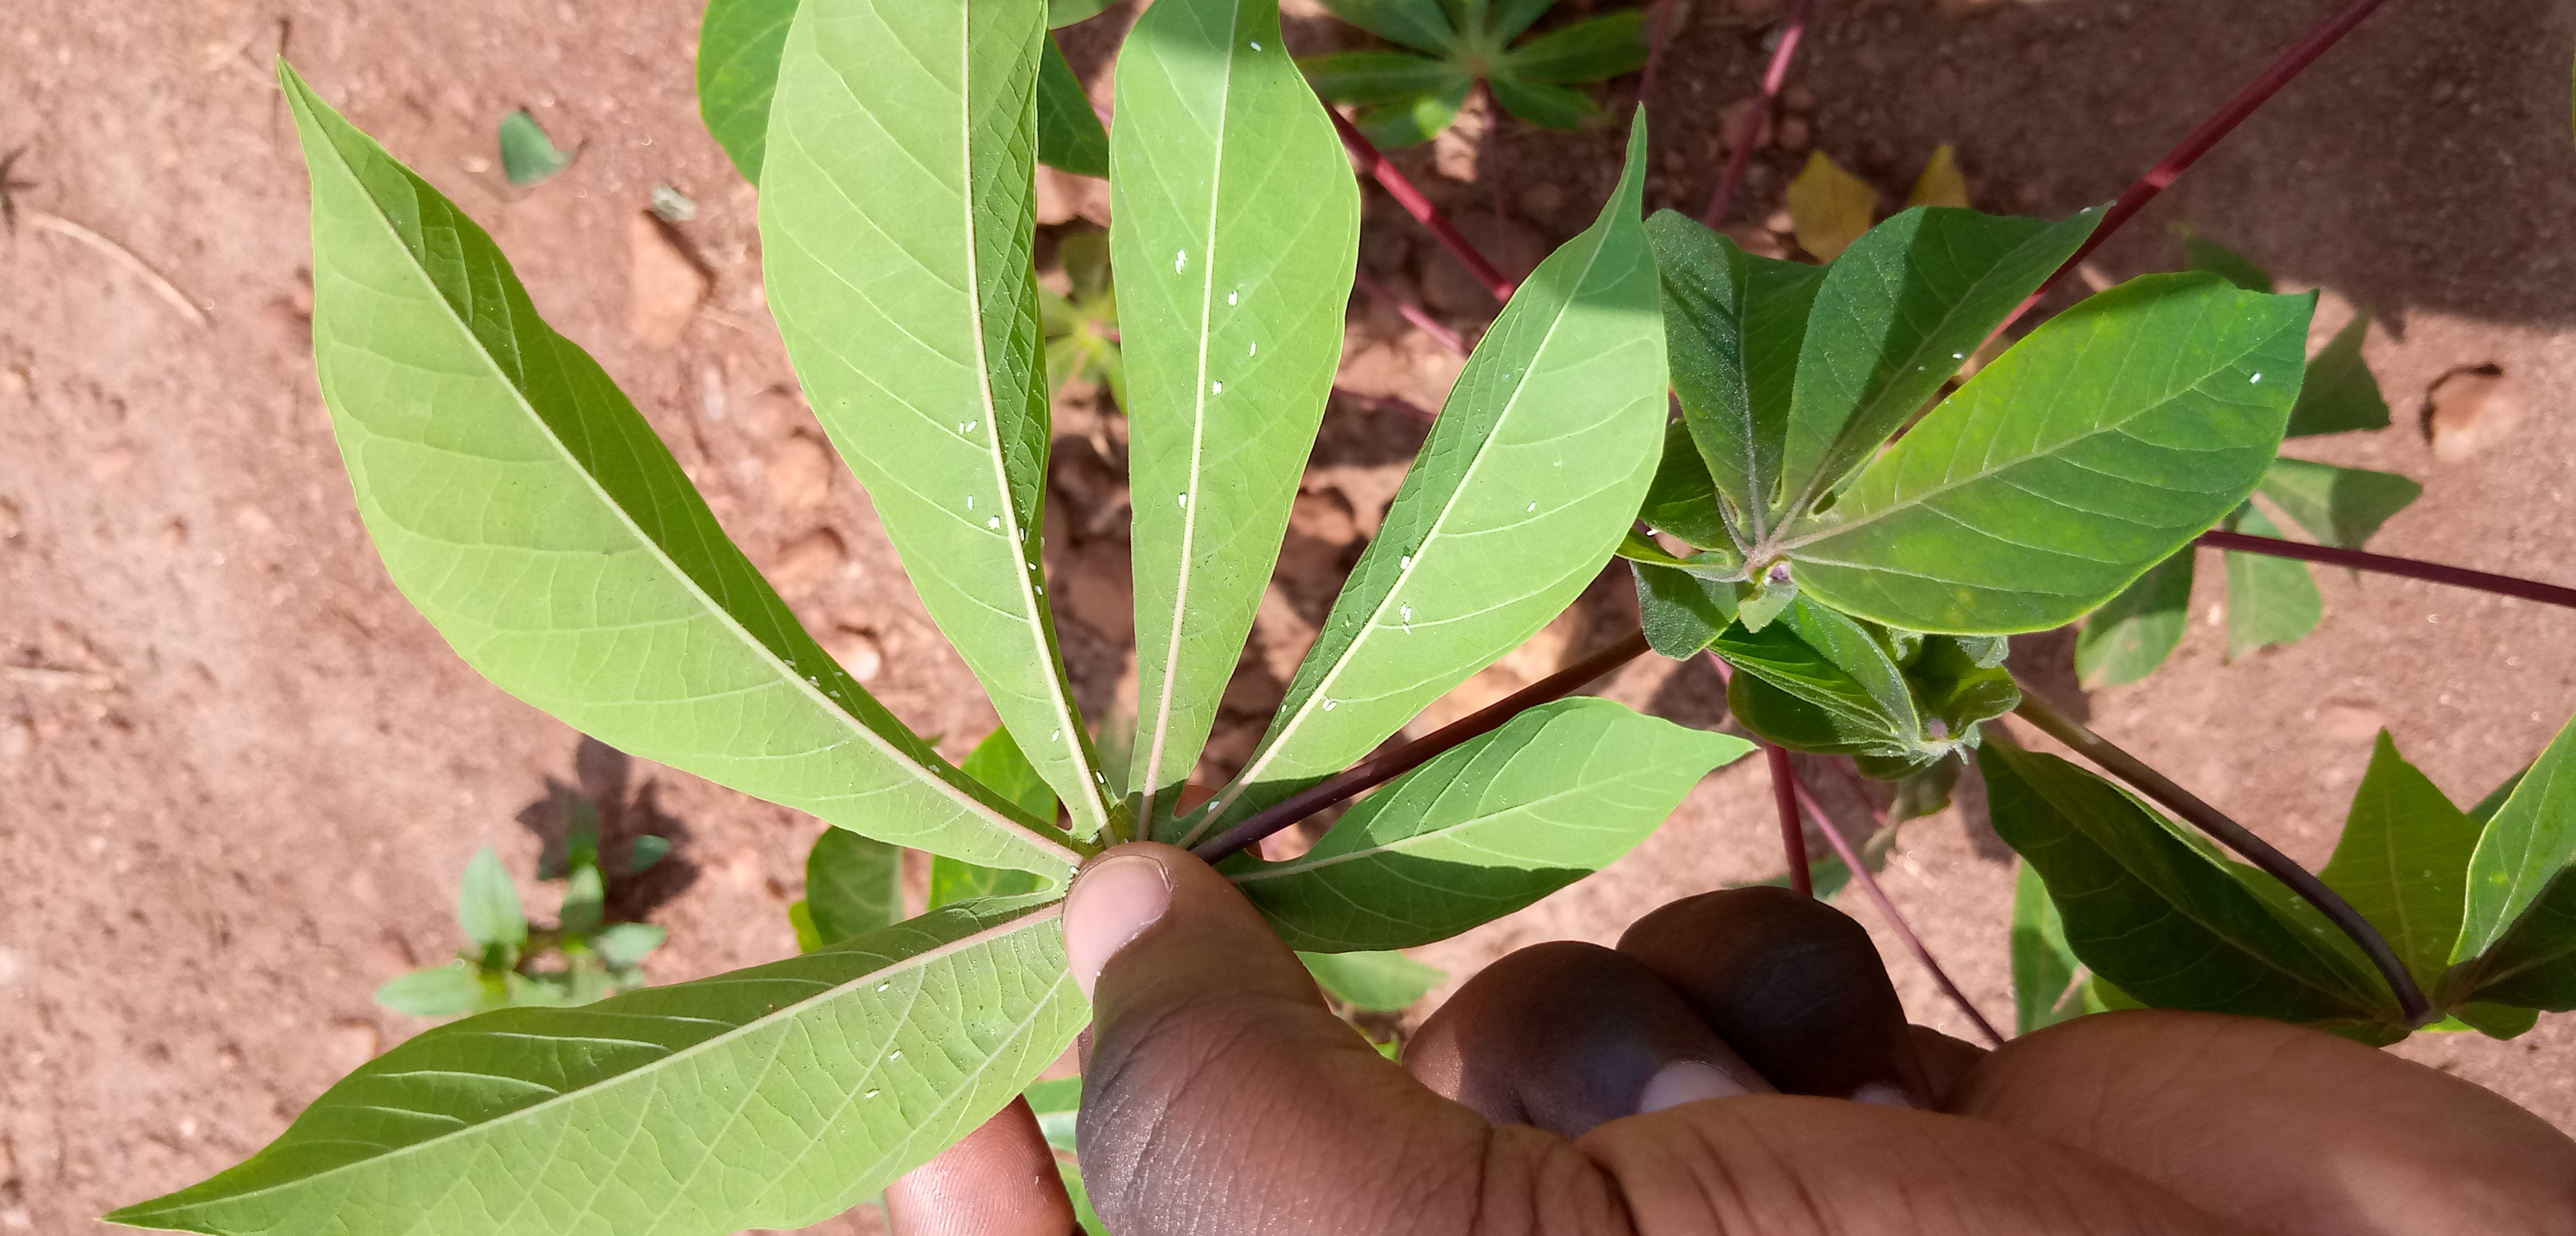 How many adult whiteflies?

38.